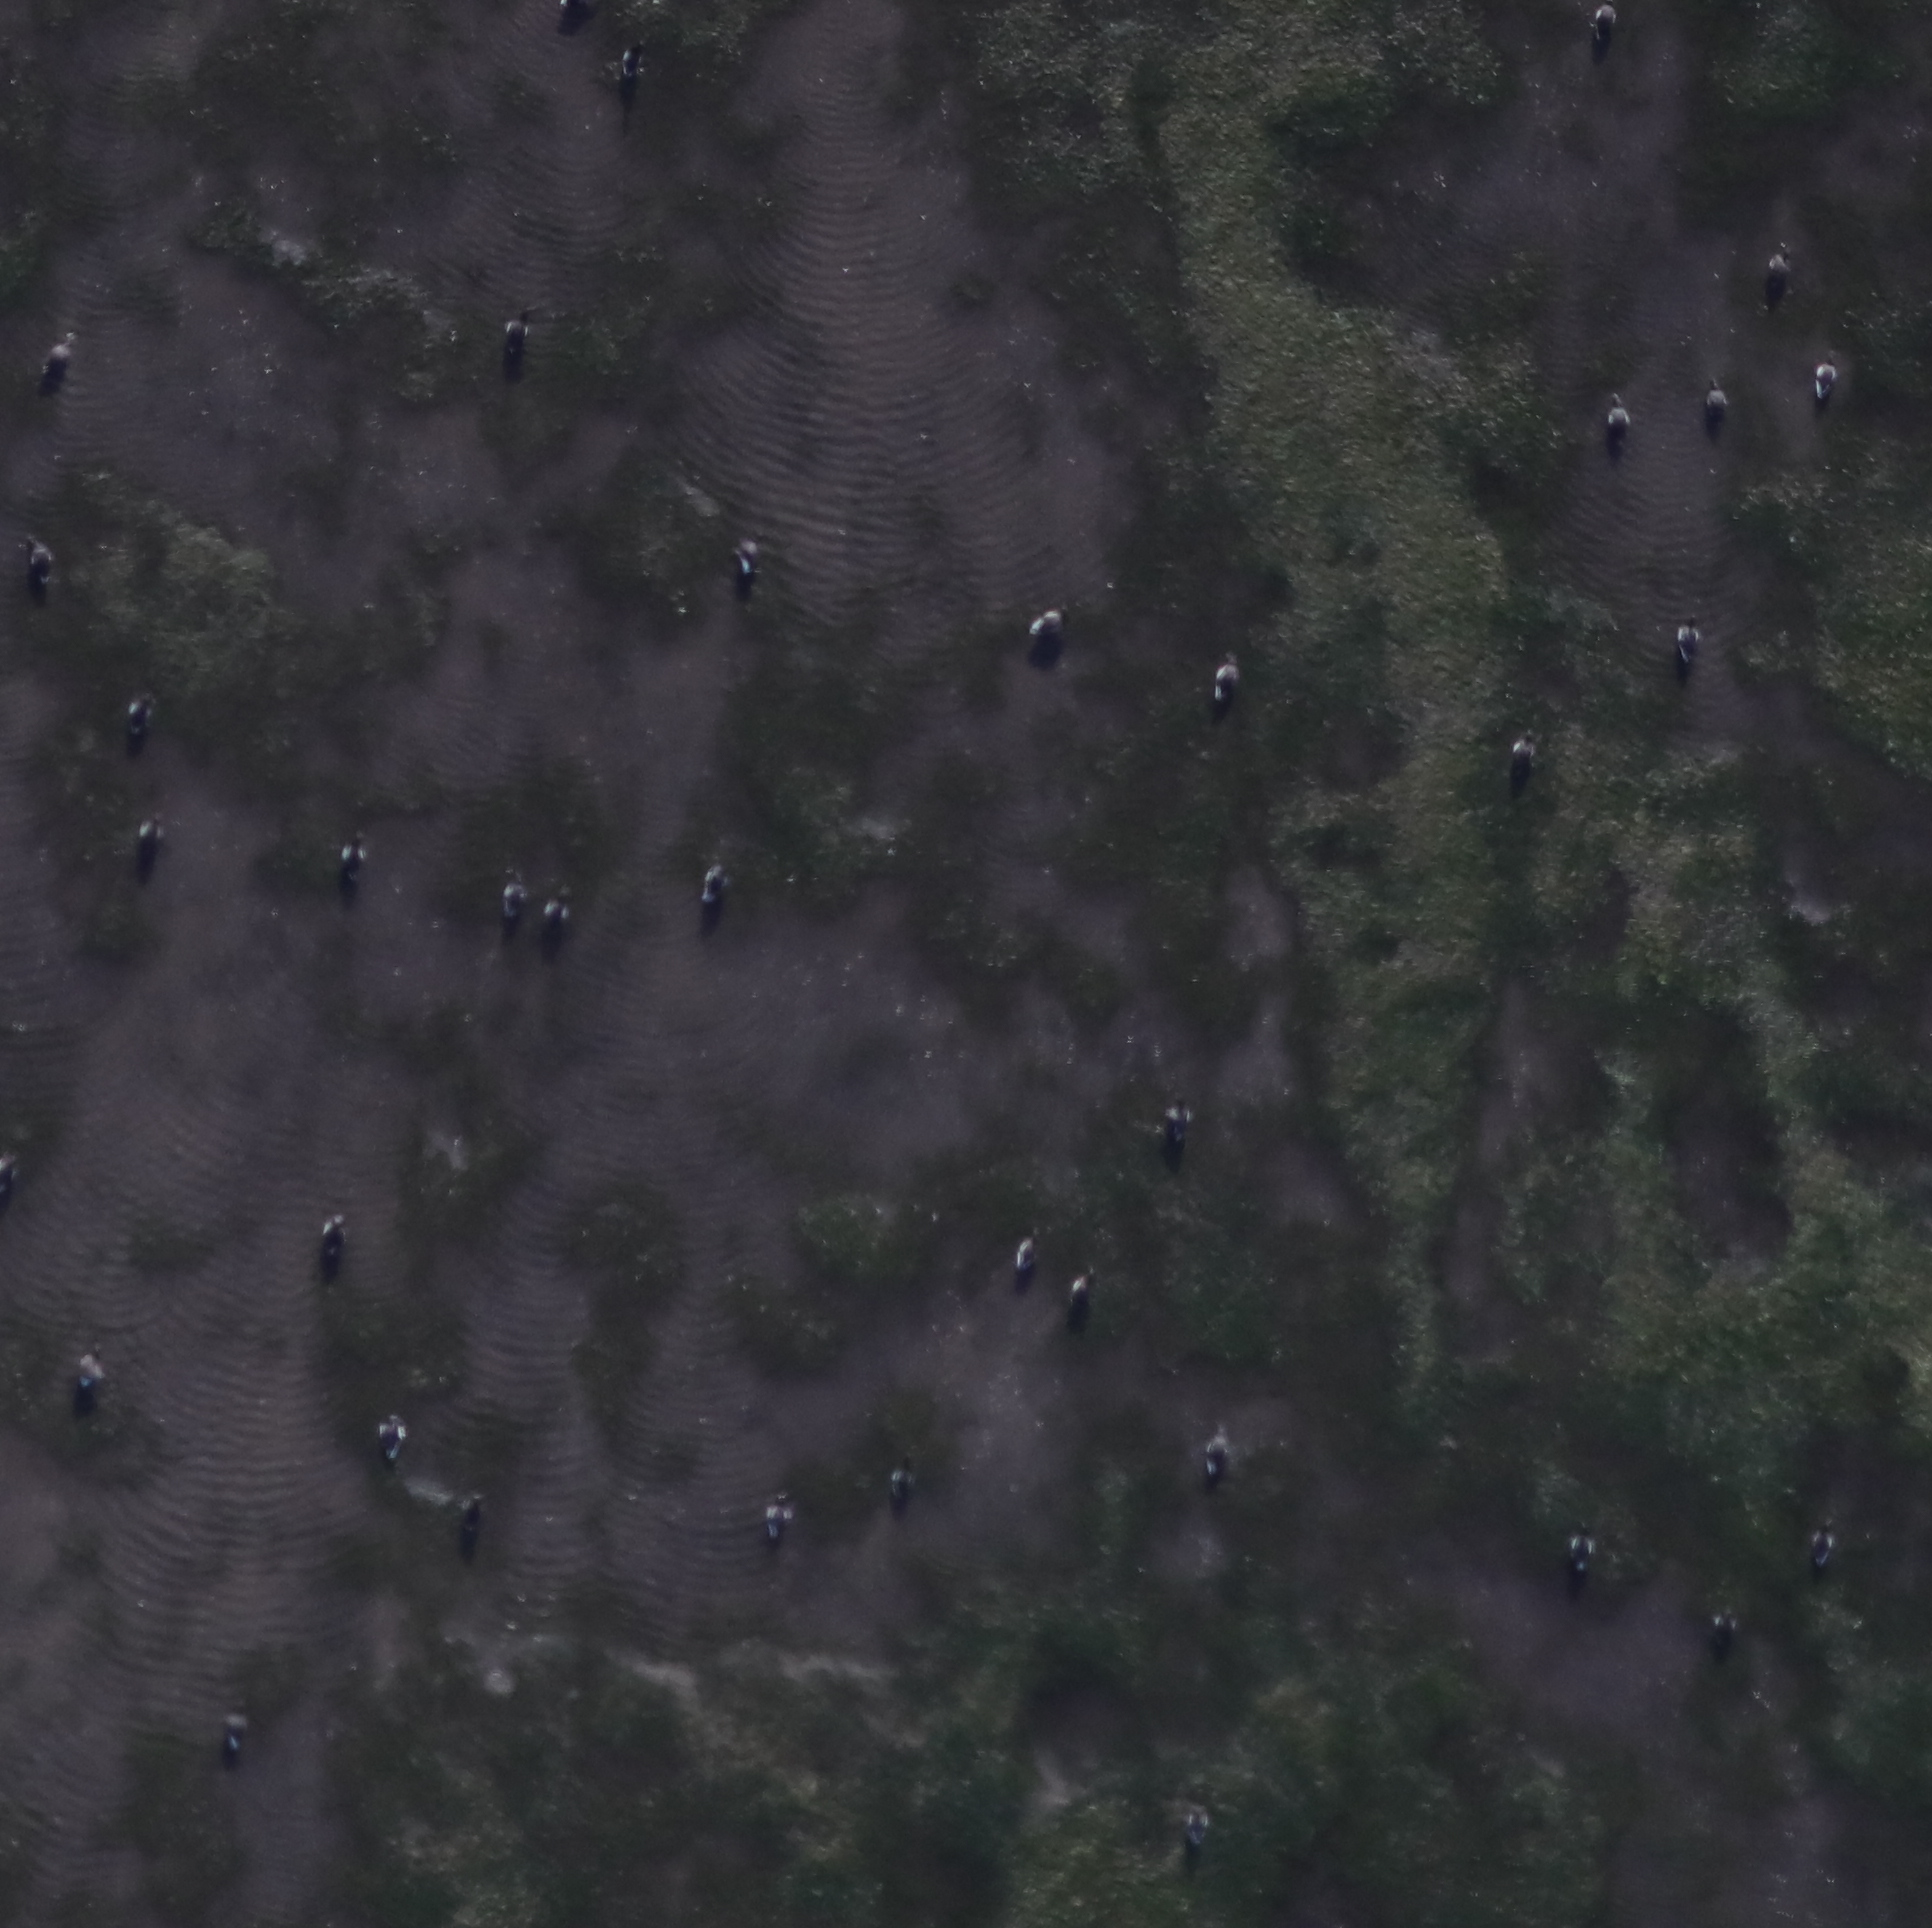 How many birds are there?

36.